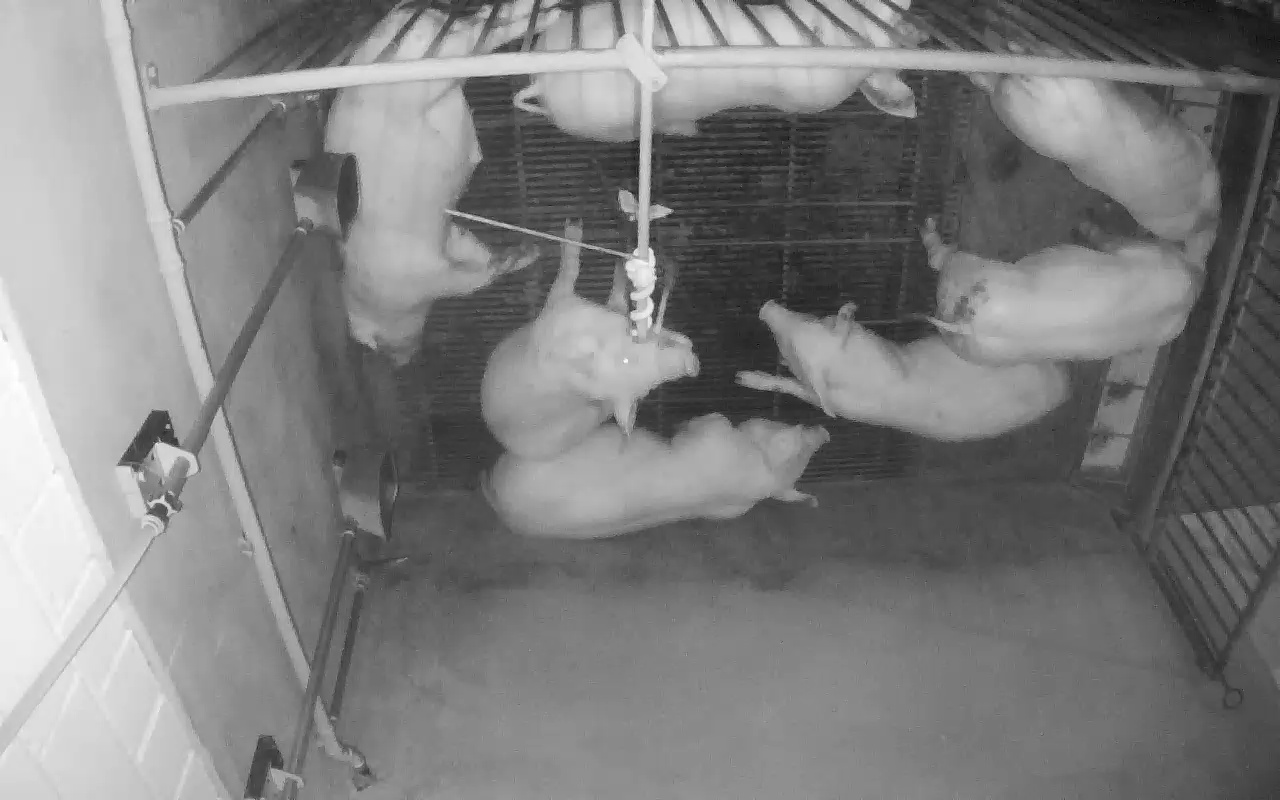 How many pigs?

7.